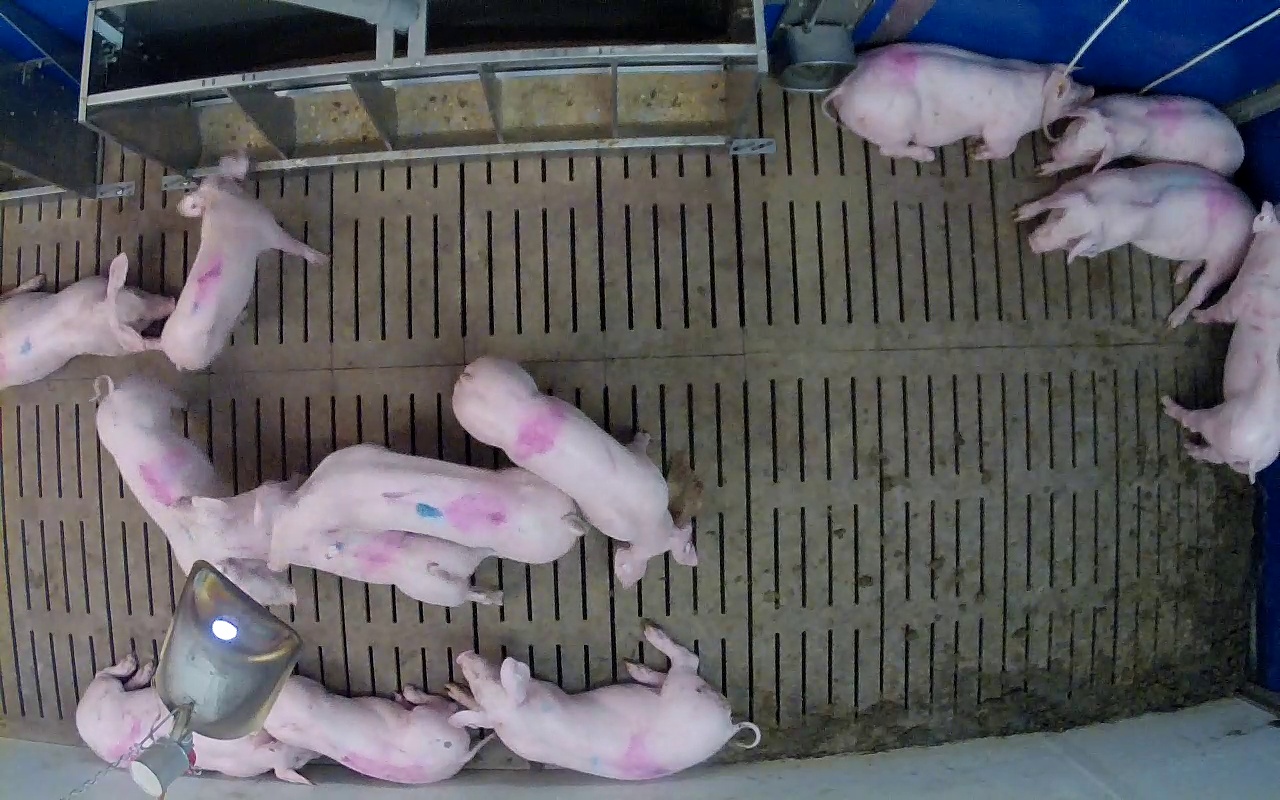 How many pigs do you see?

13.